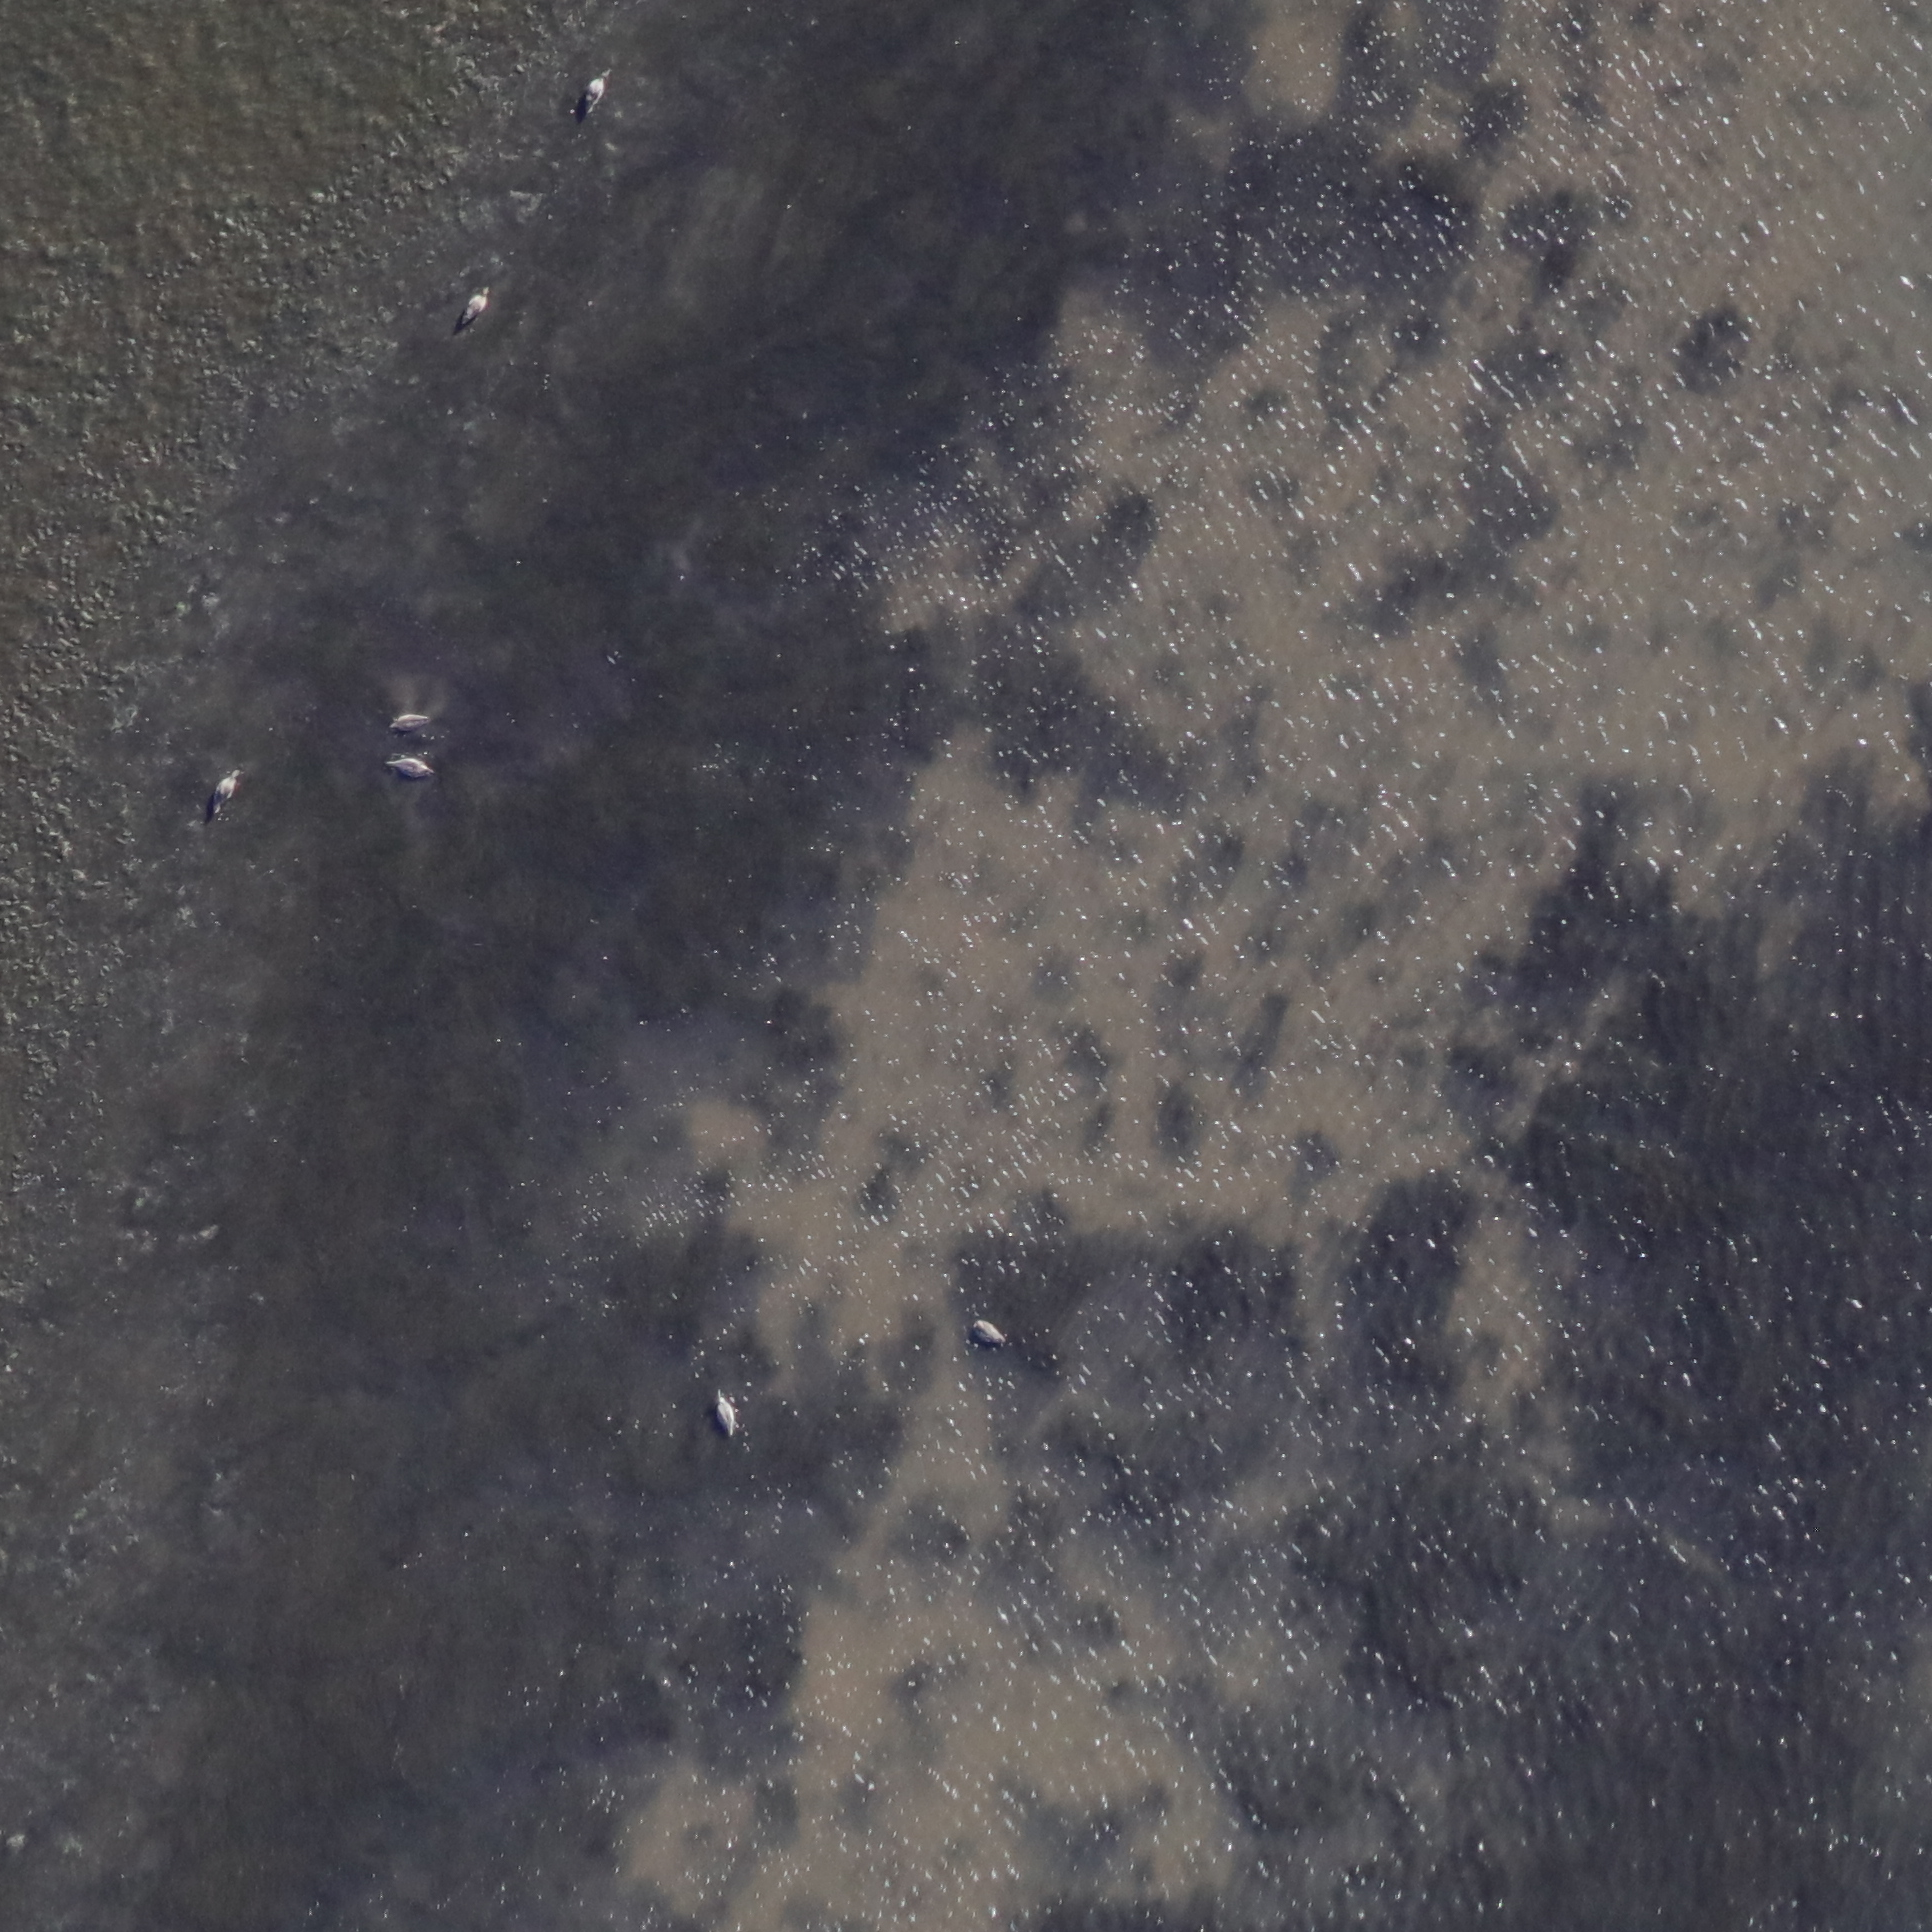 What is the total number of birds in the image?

7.